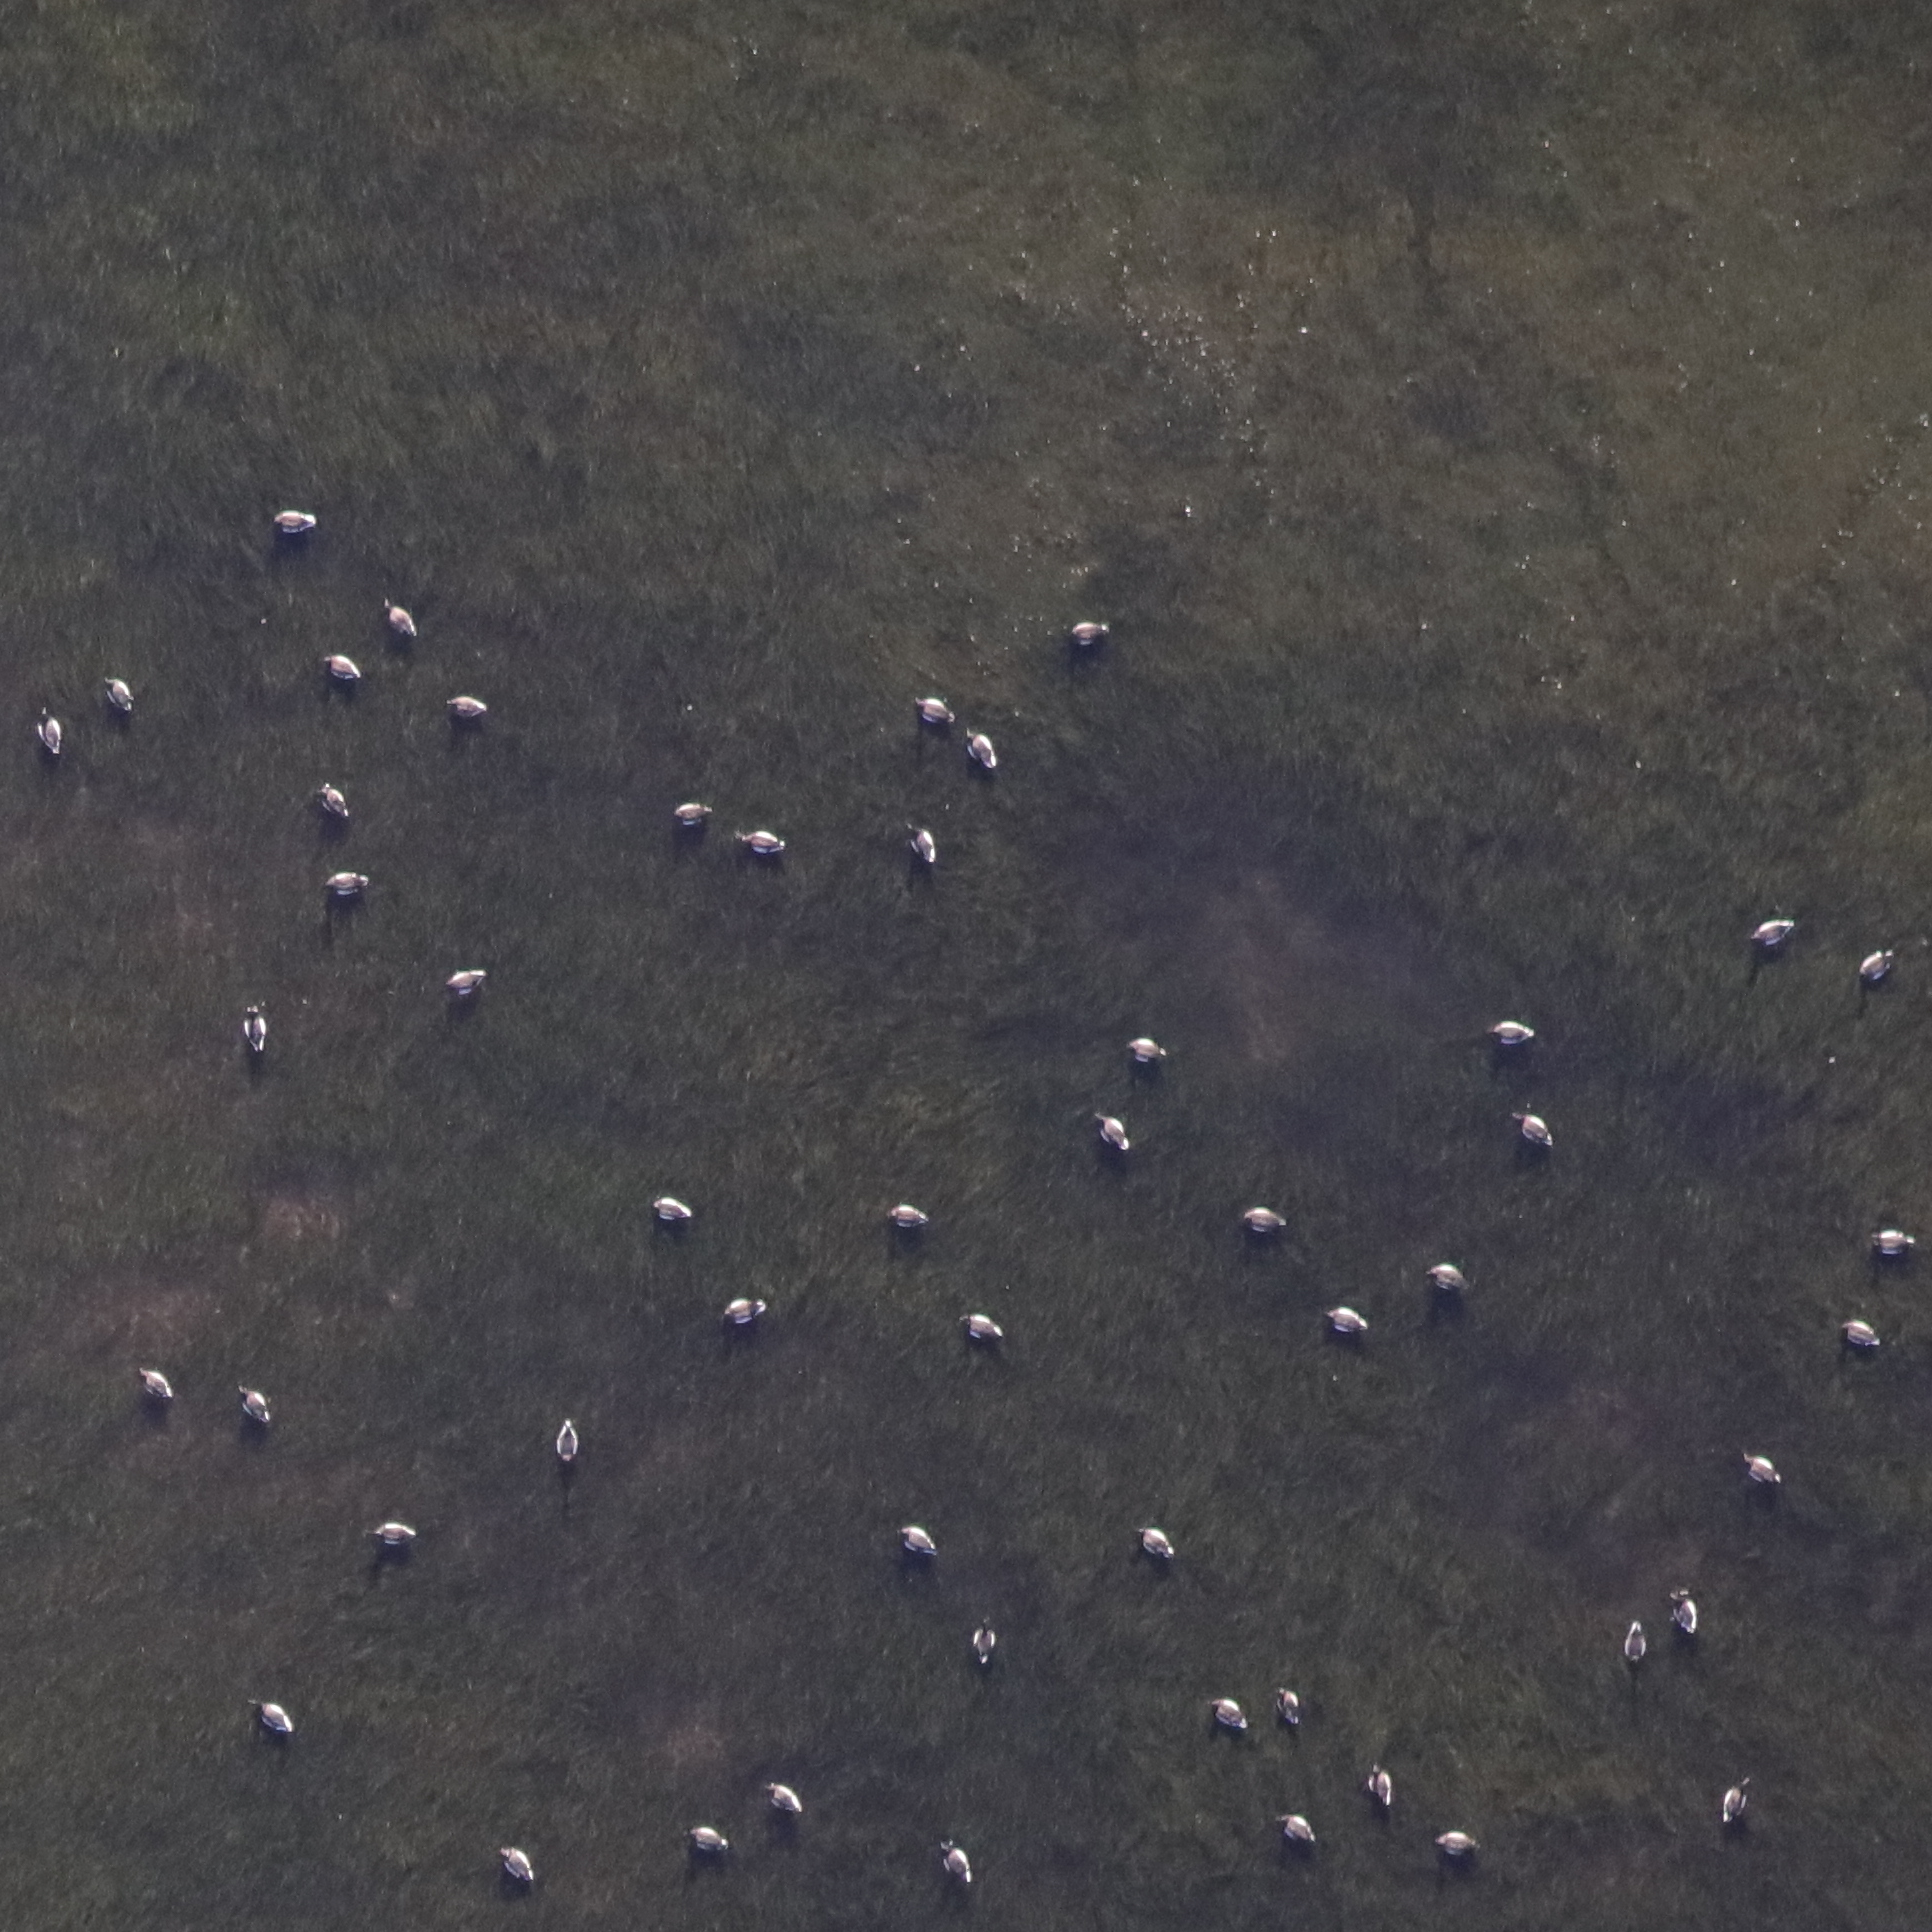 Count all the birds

52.